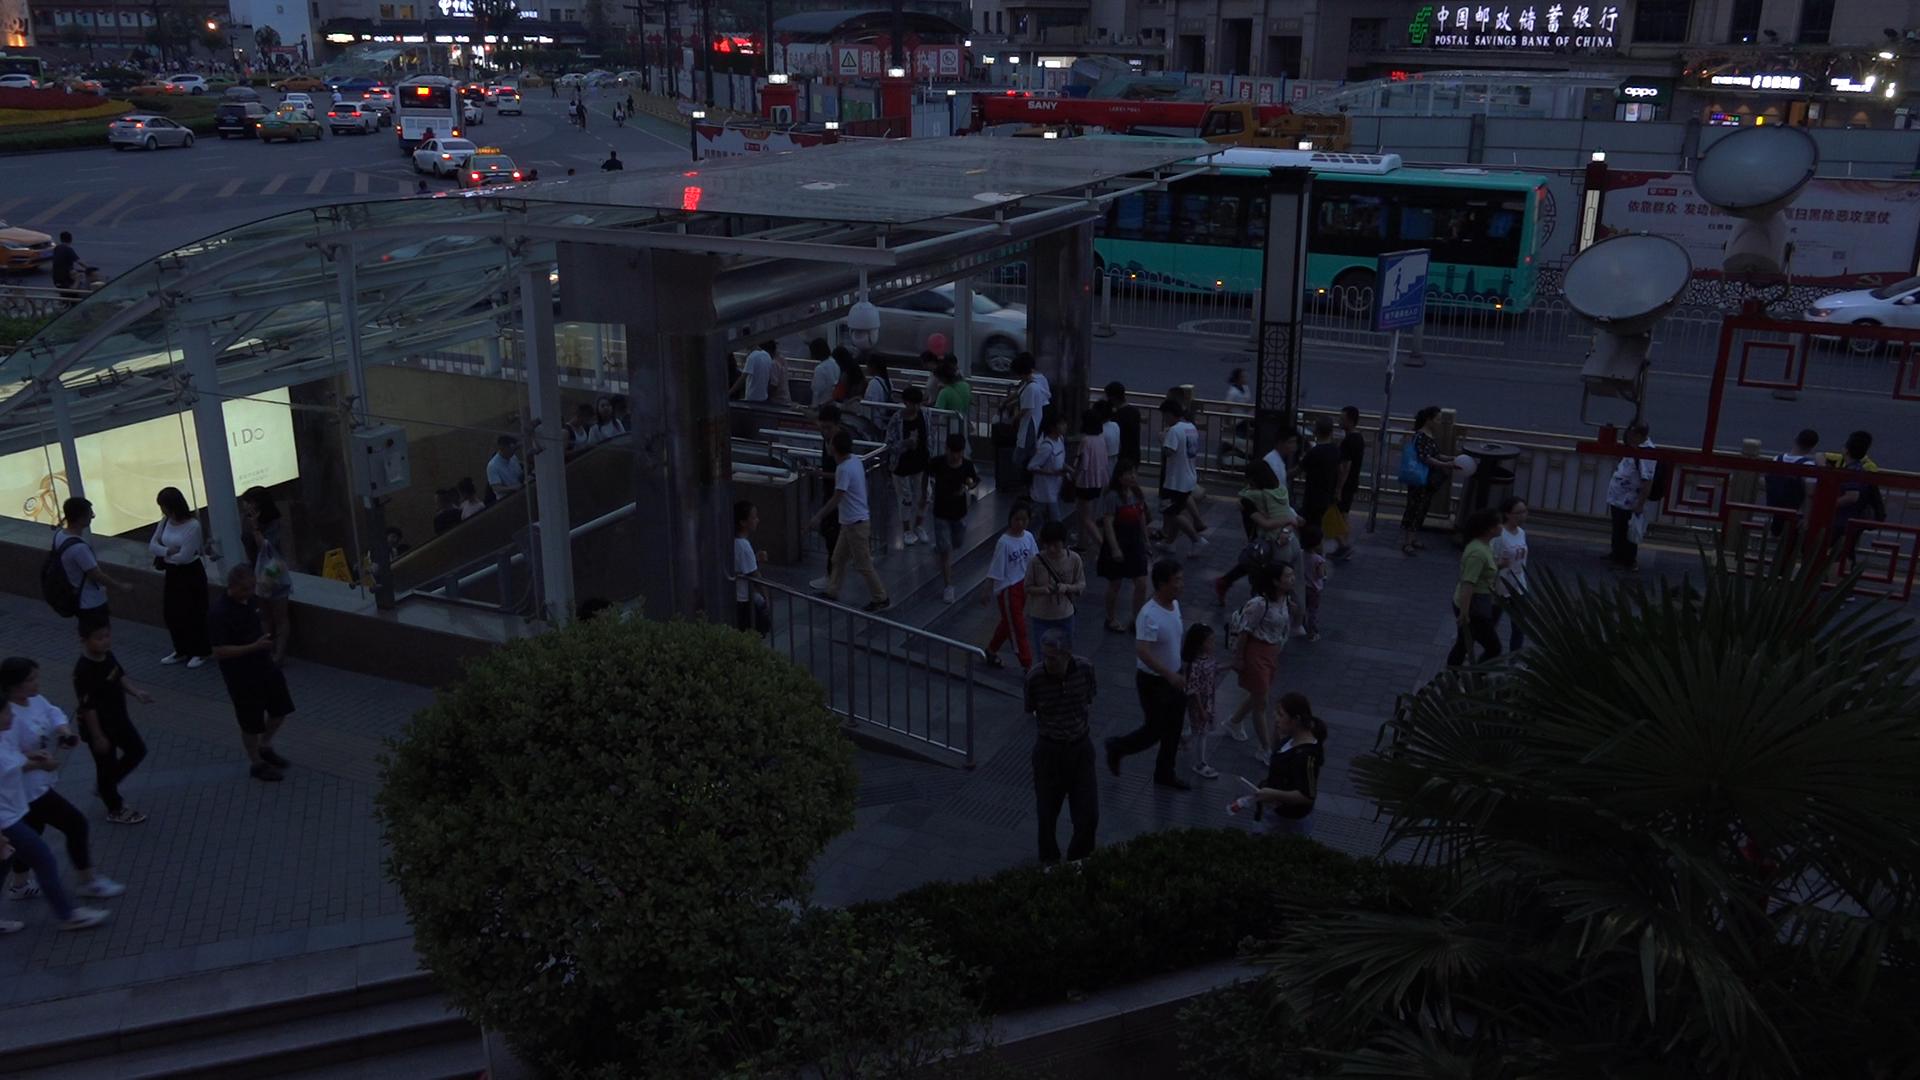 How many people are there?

66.